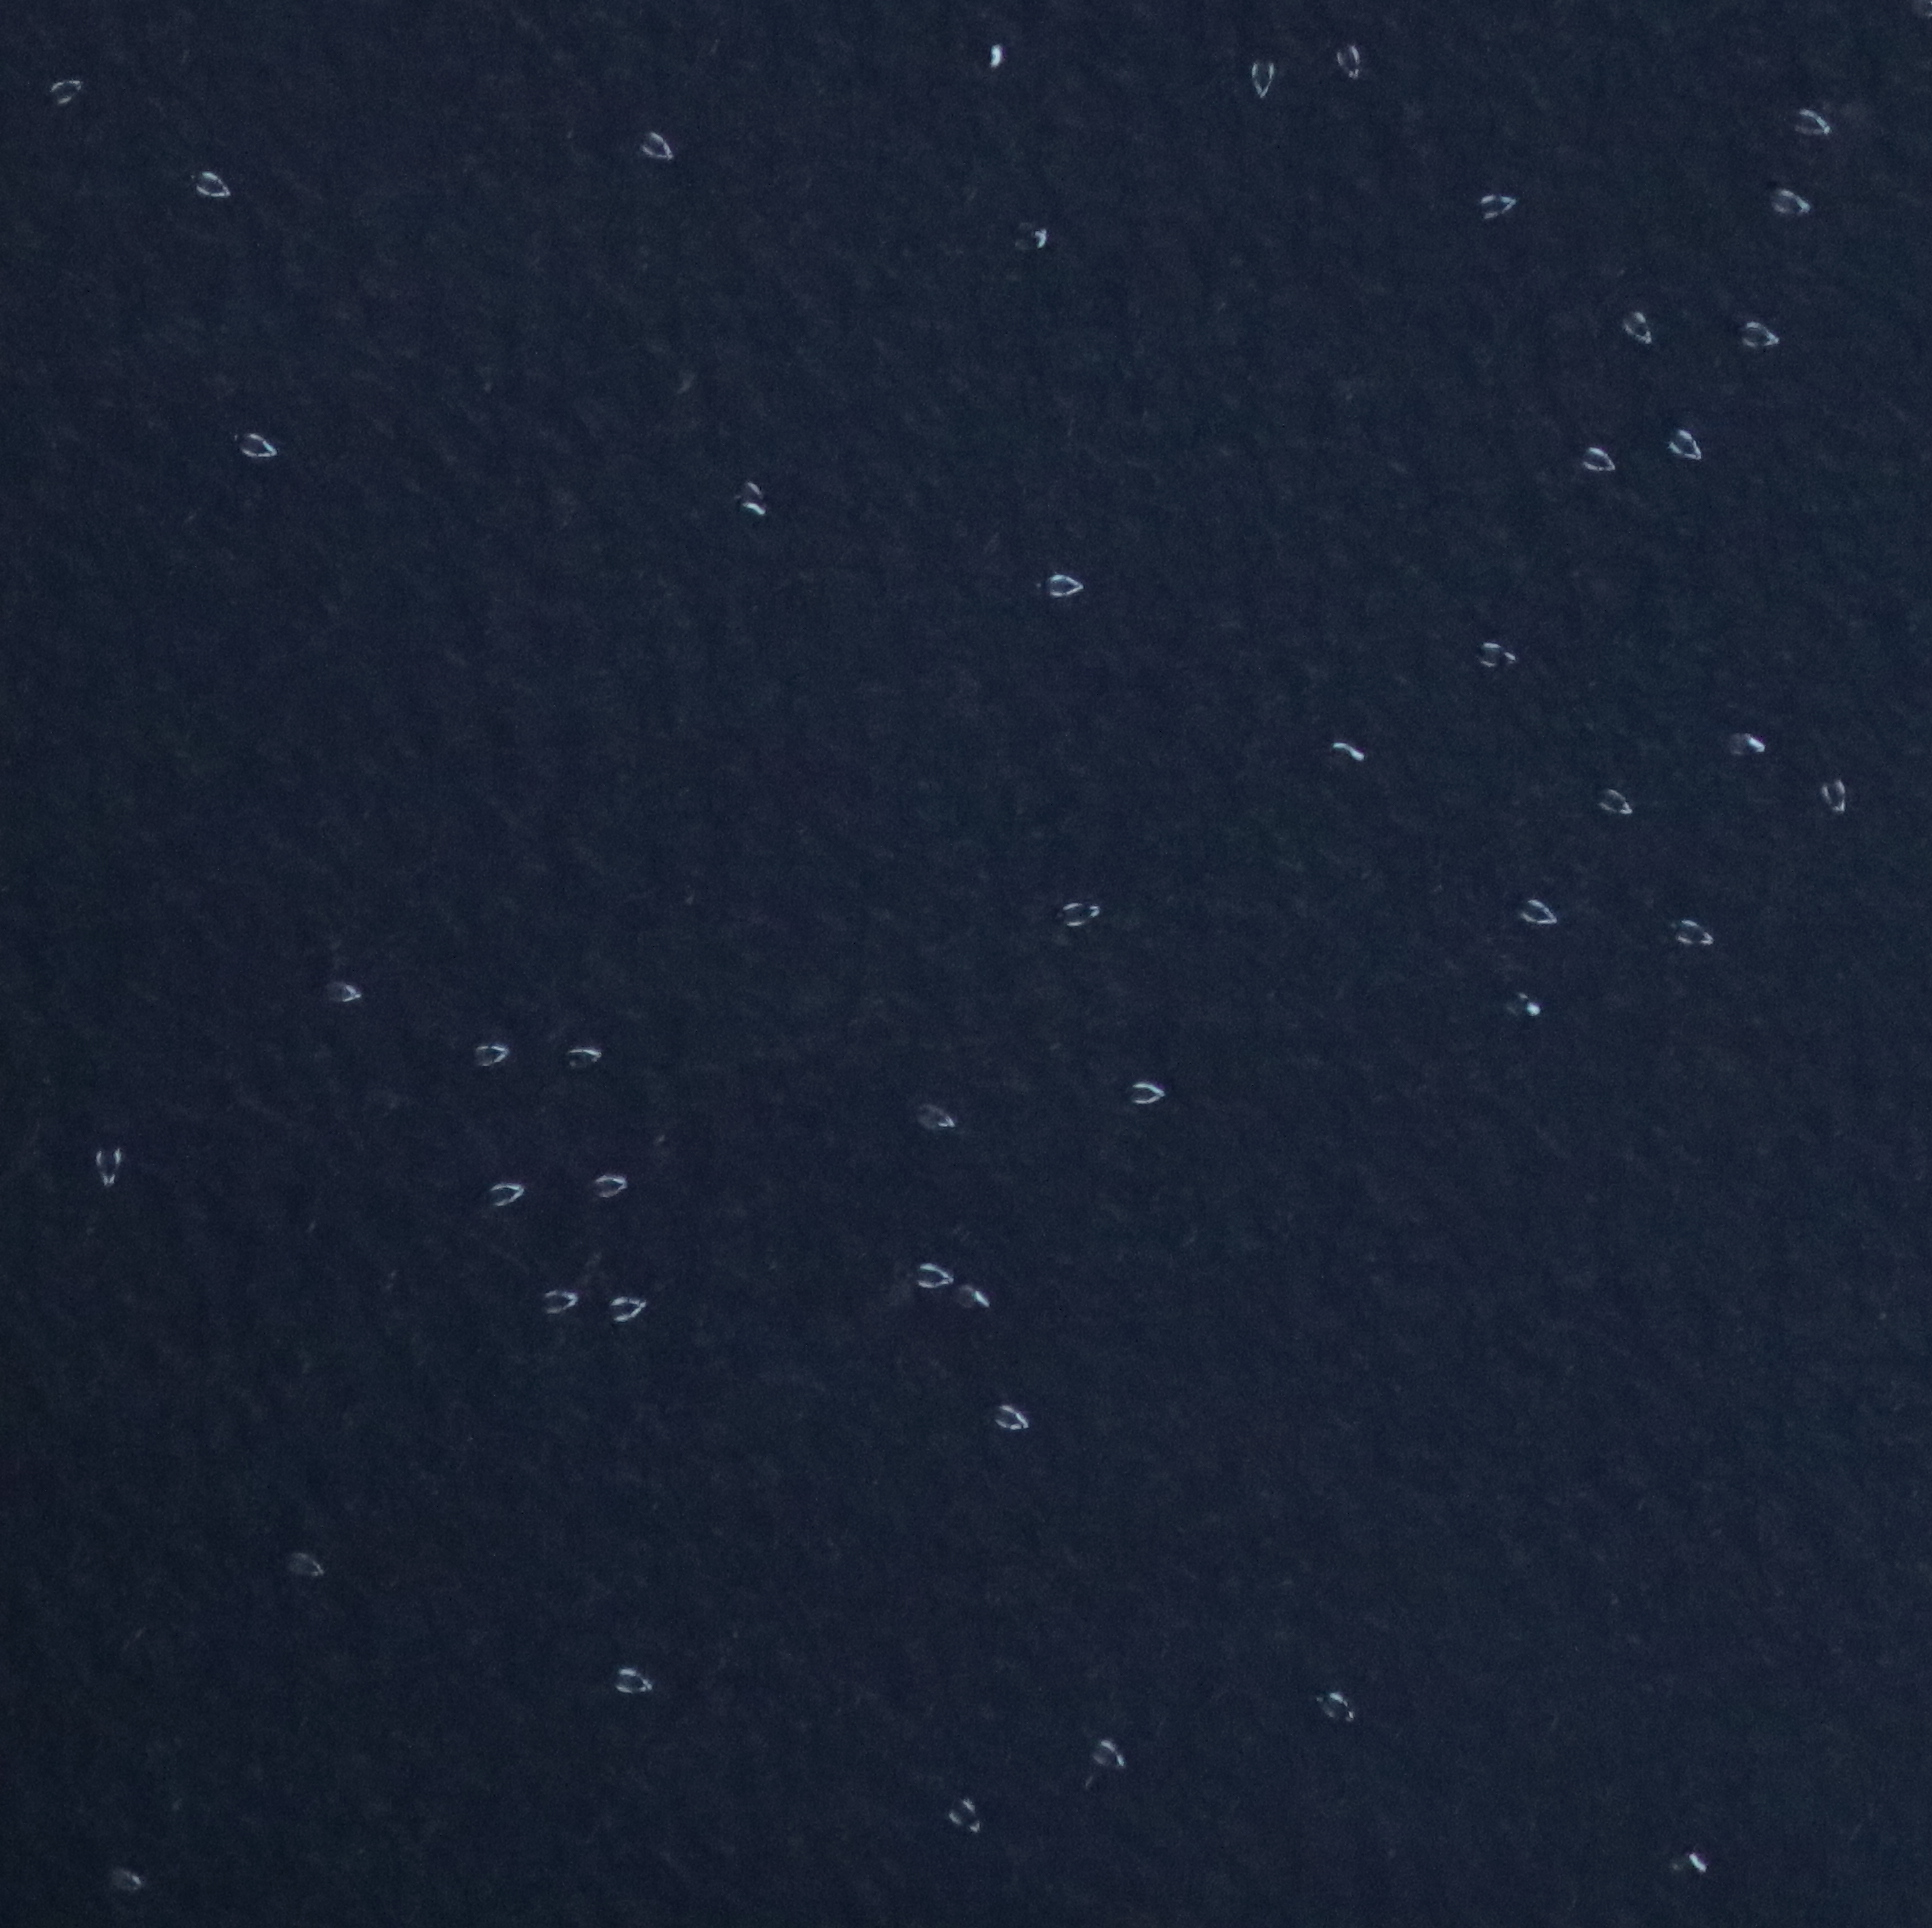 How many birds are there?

46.